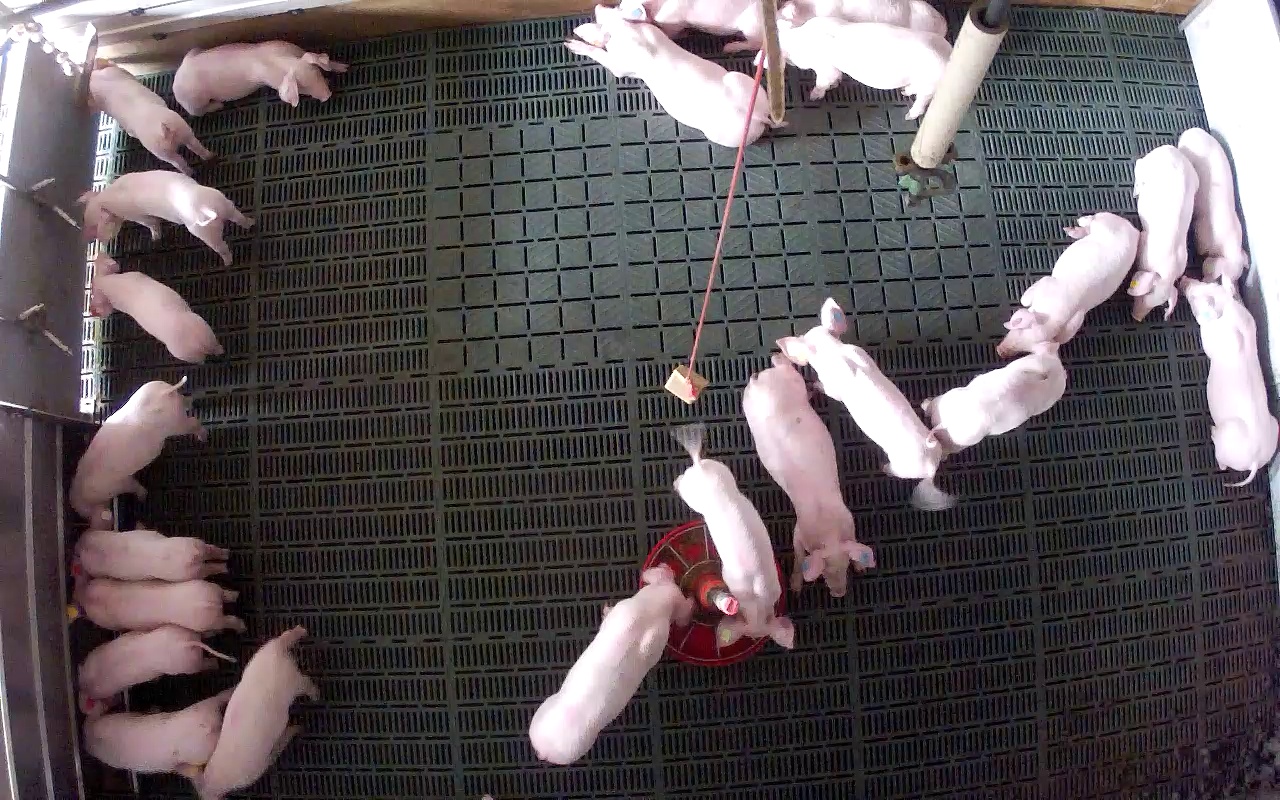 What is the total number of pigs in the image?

23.